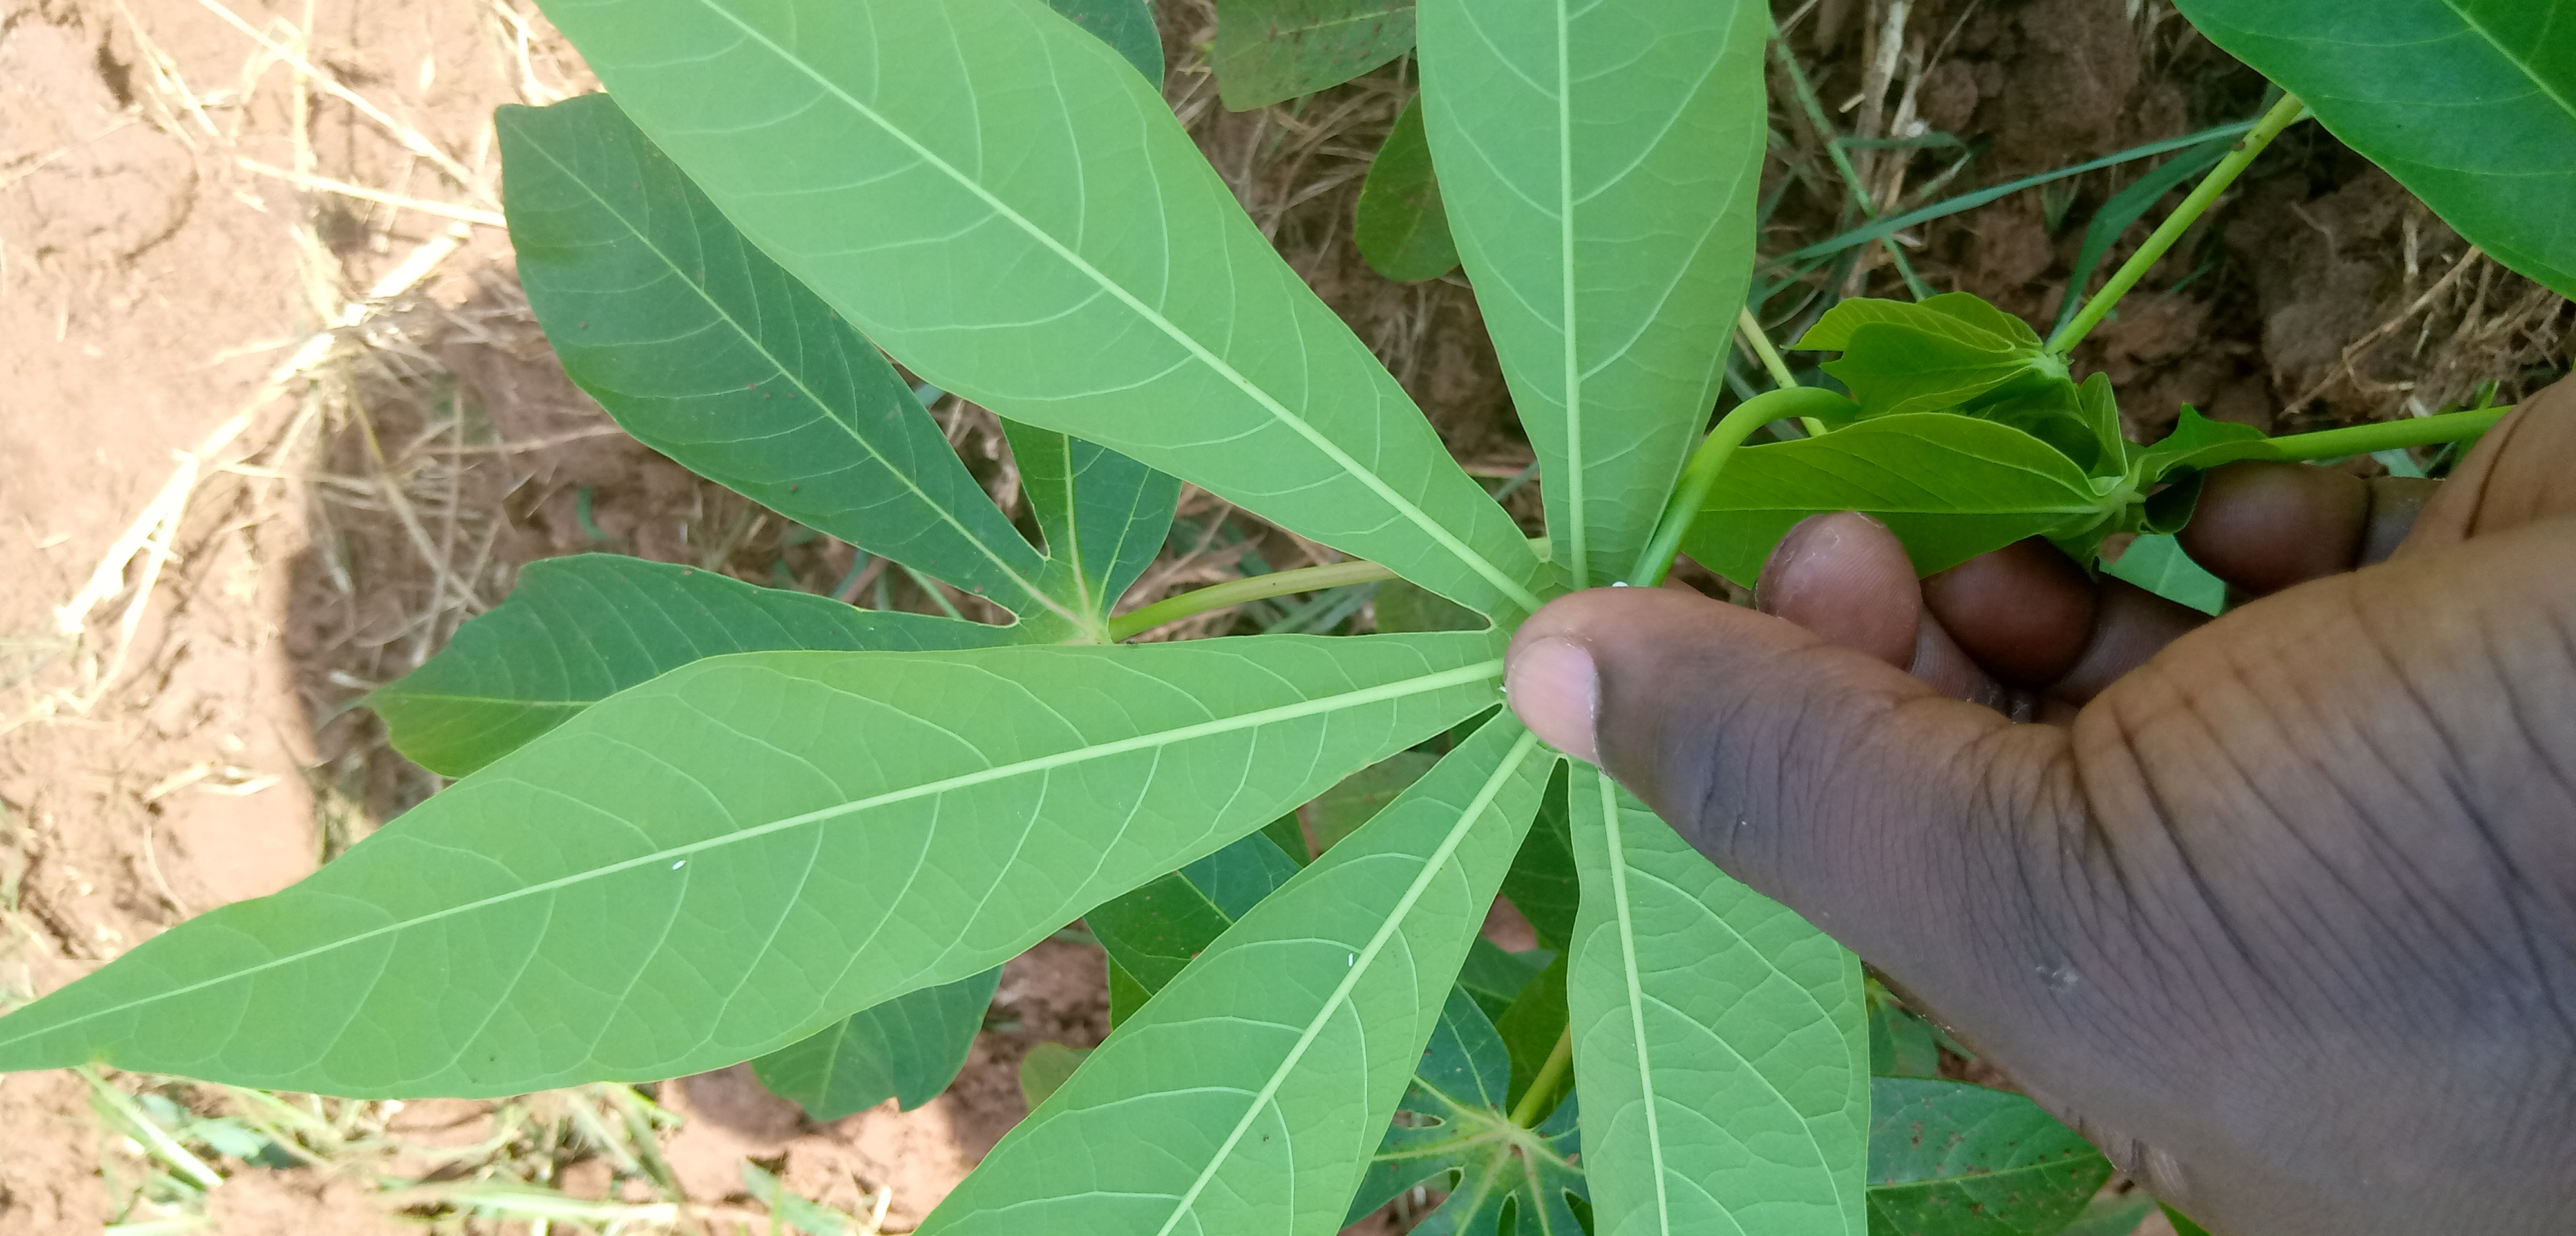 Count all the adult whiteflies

2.